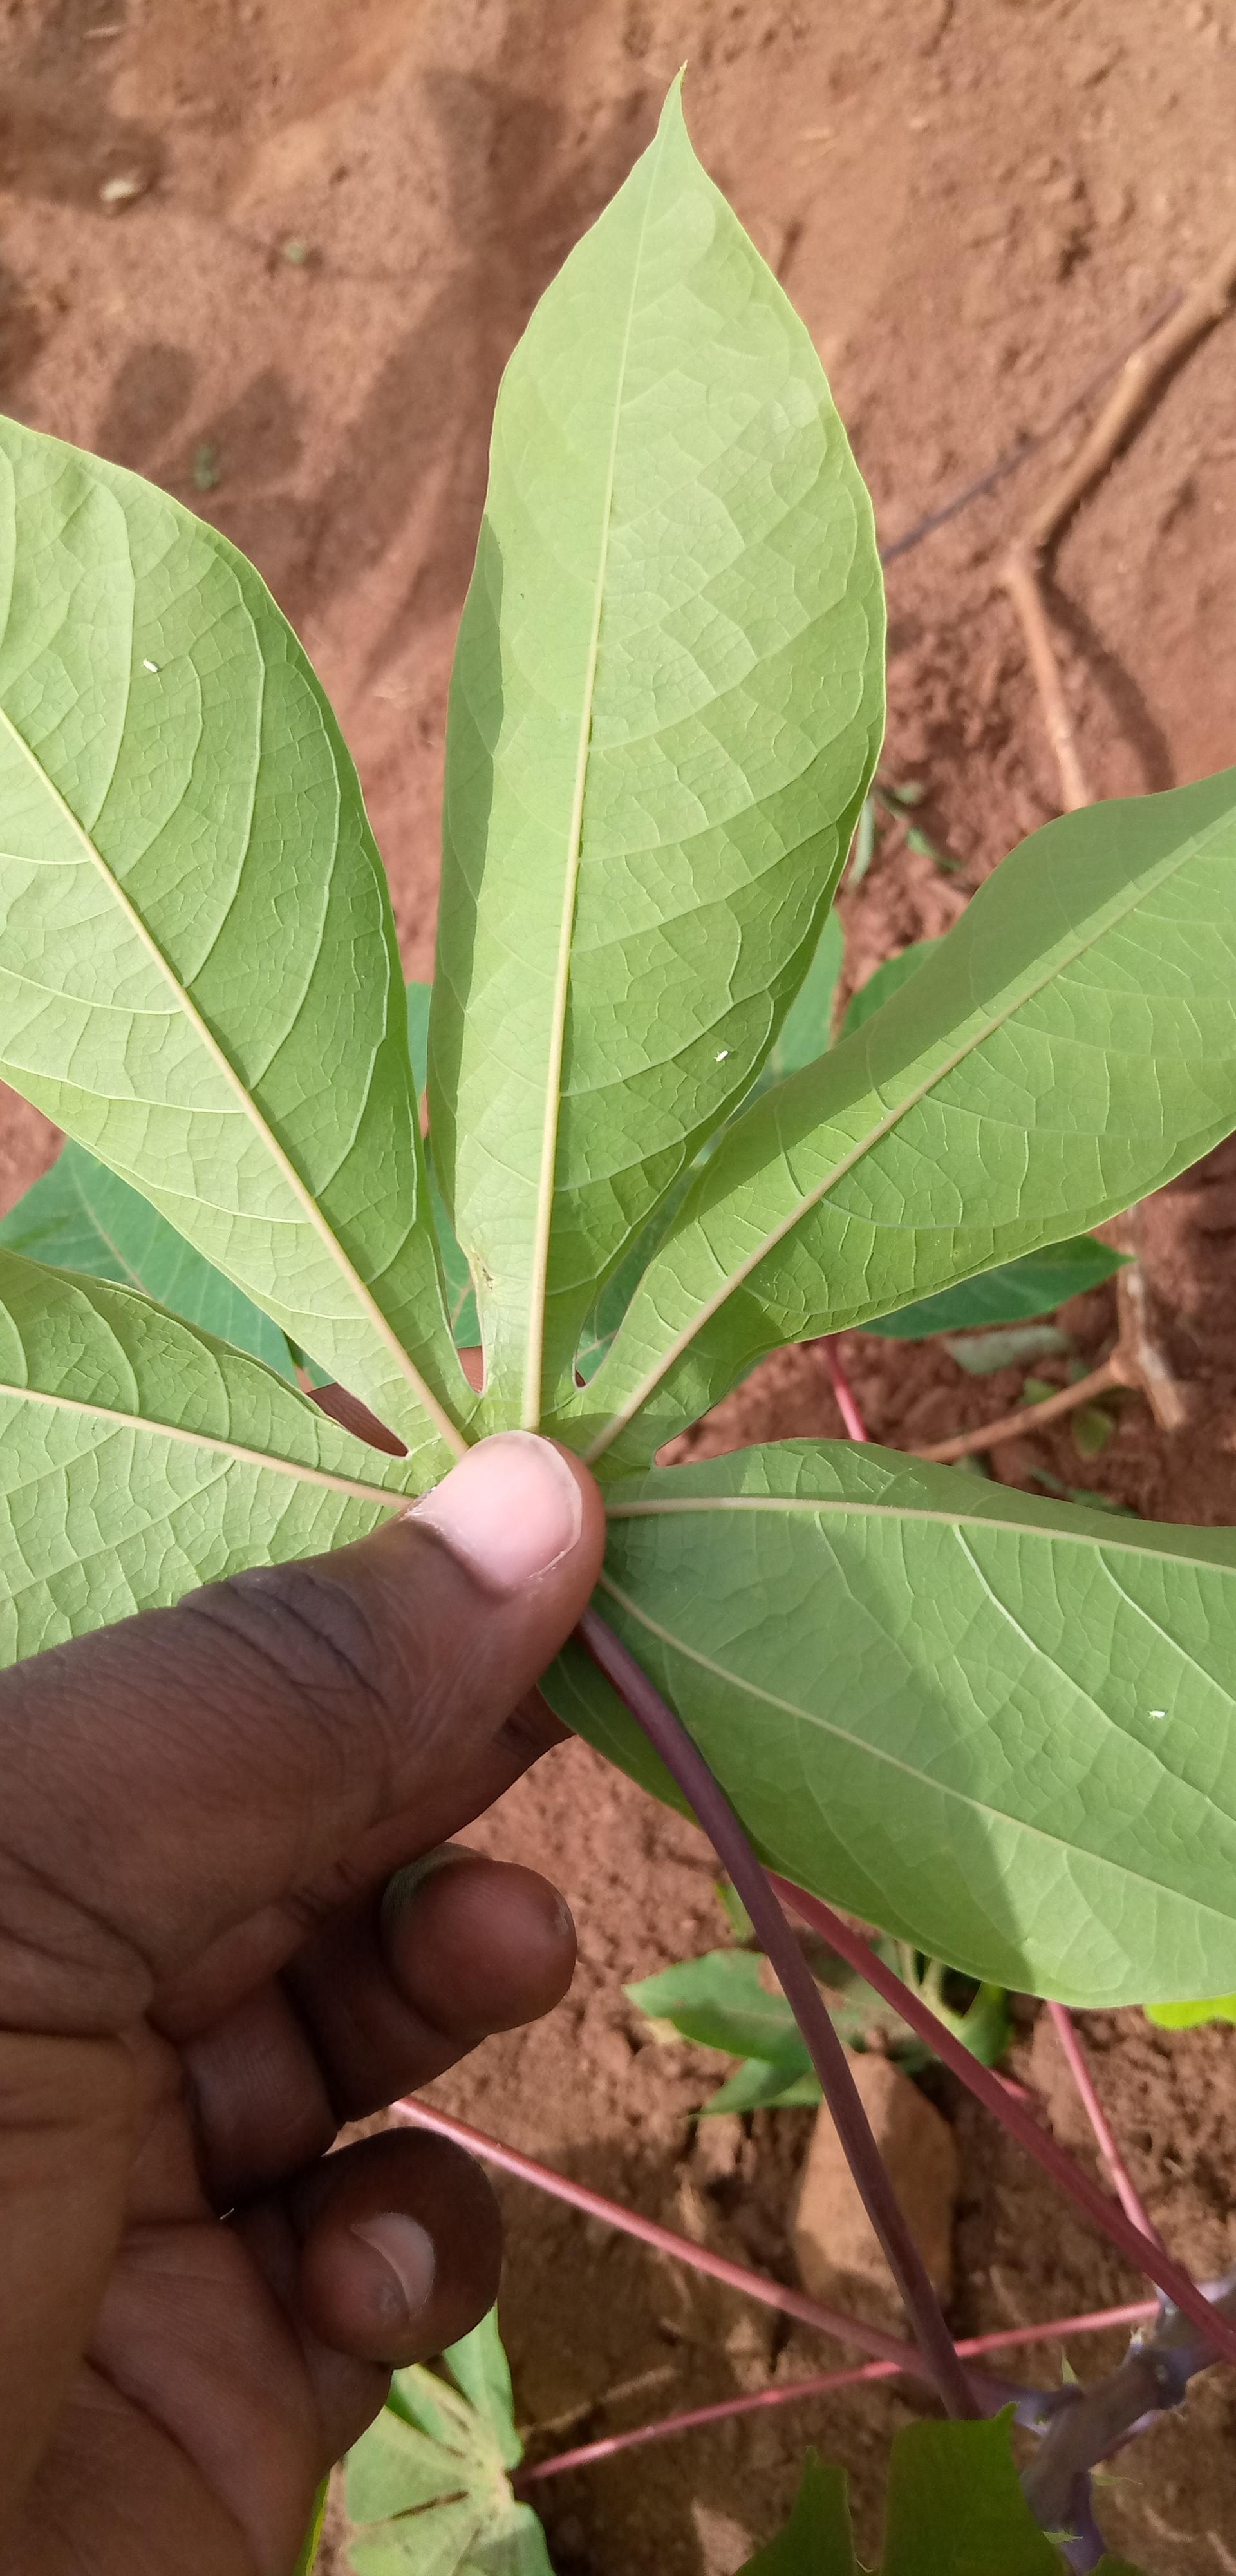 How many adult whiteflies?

3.